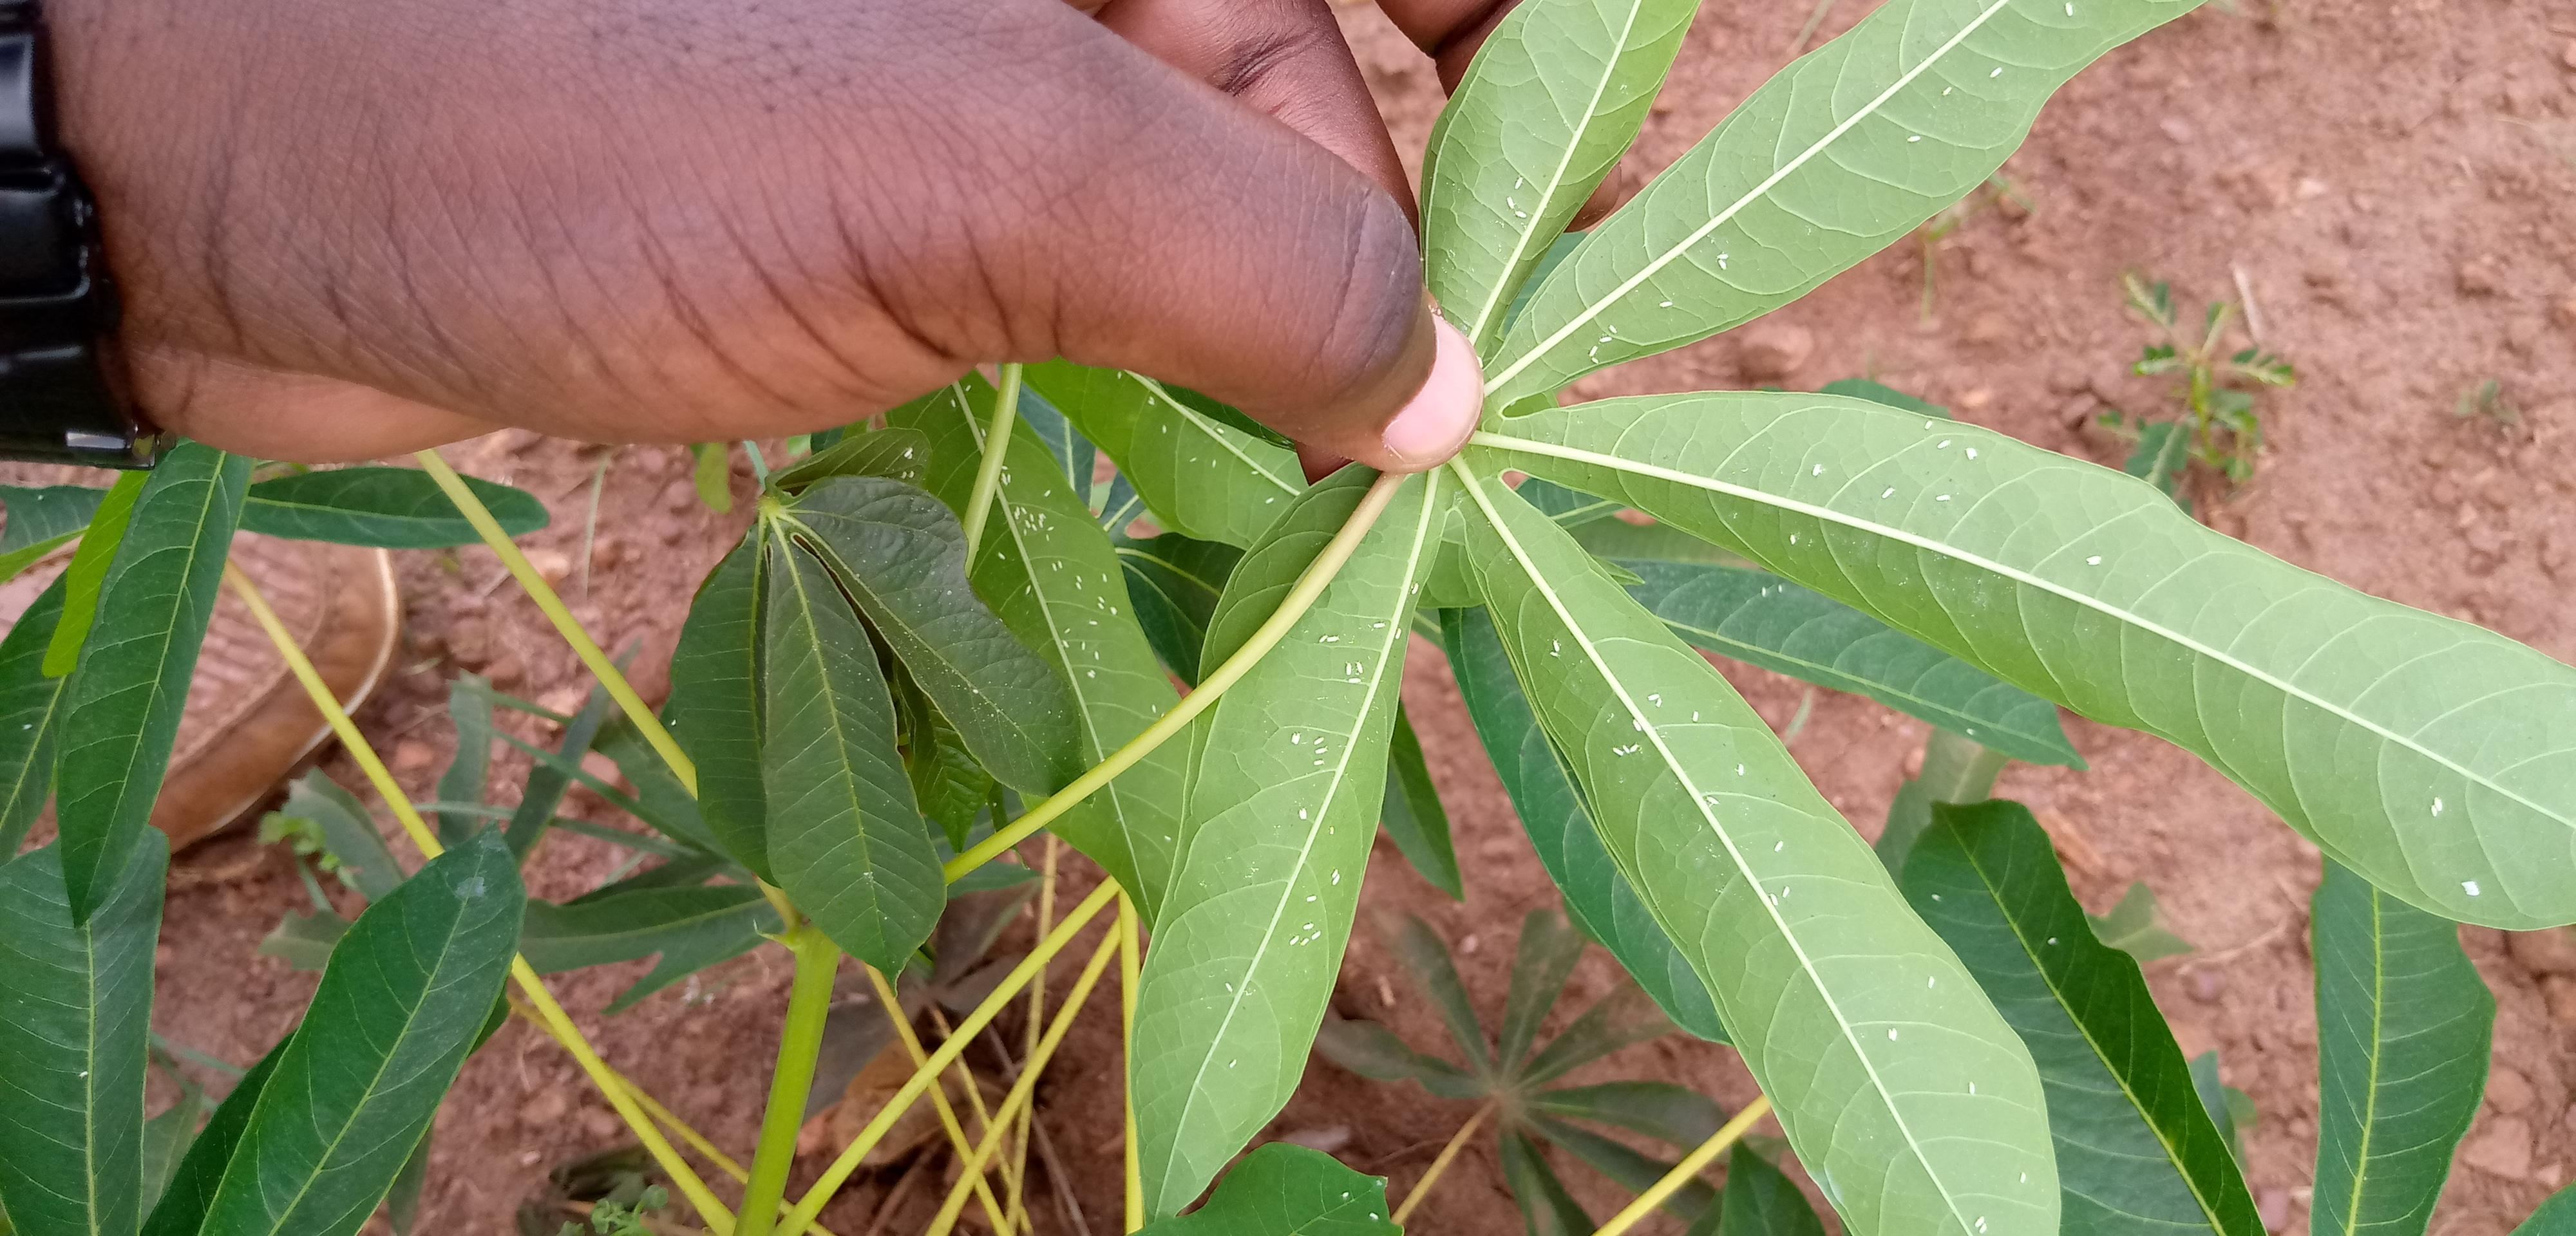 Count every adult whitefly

126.